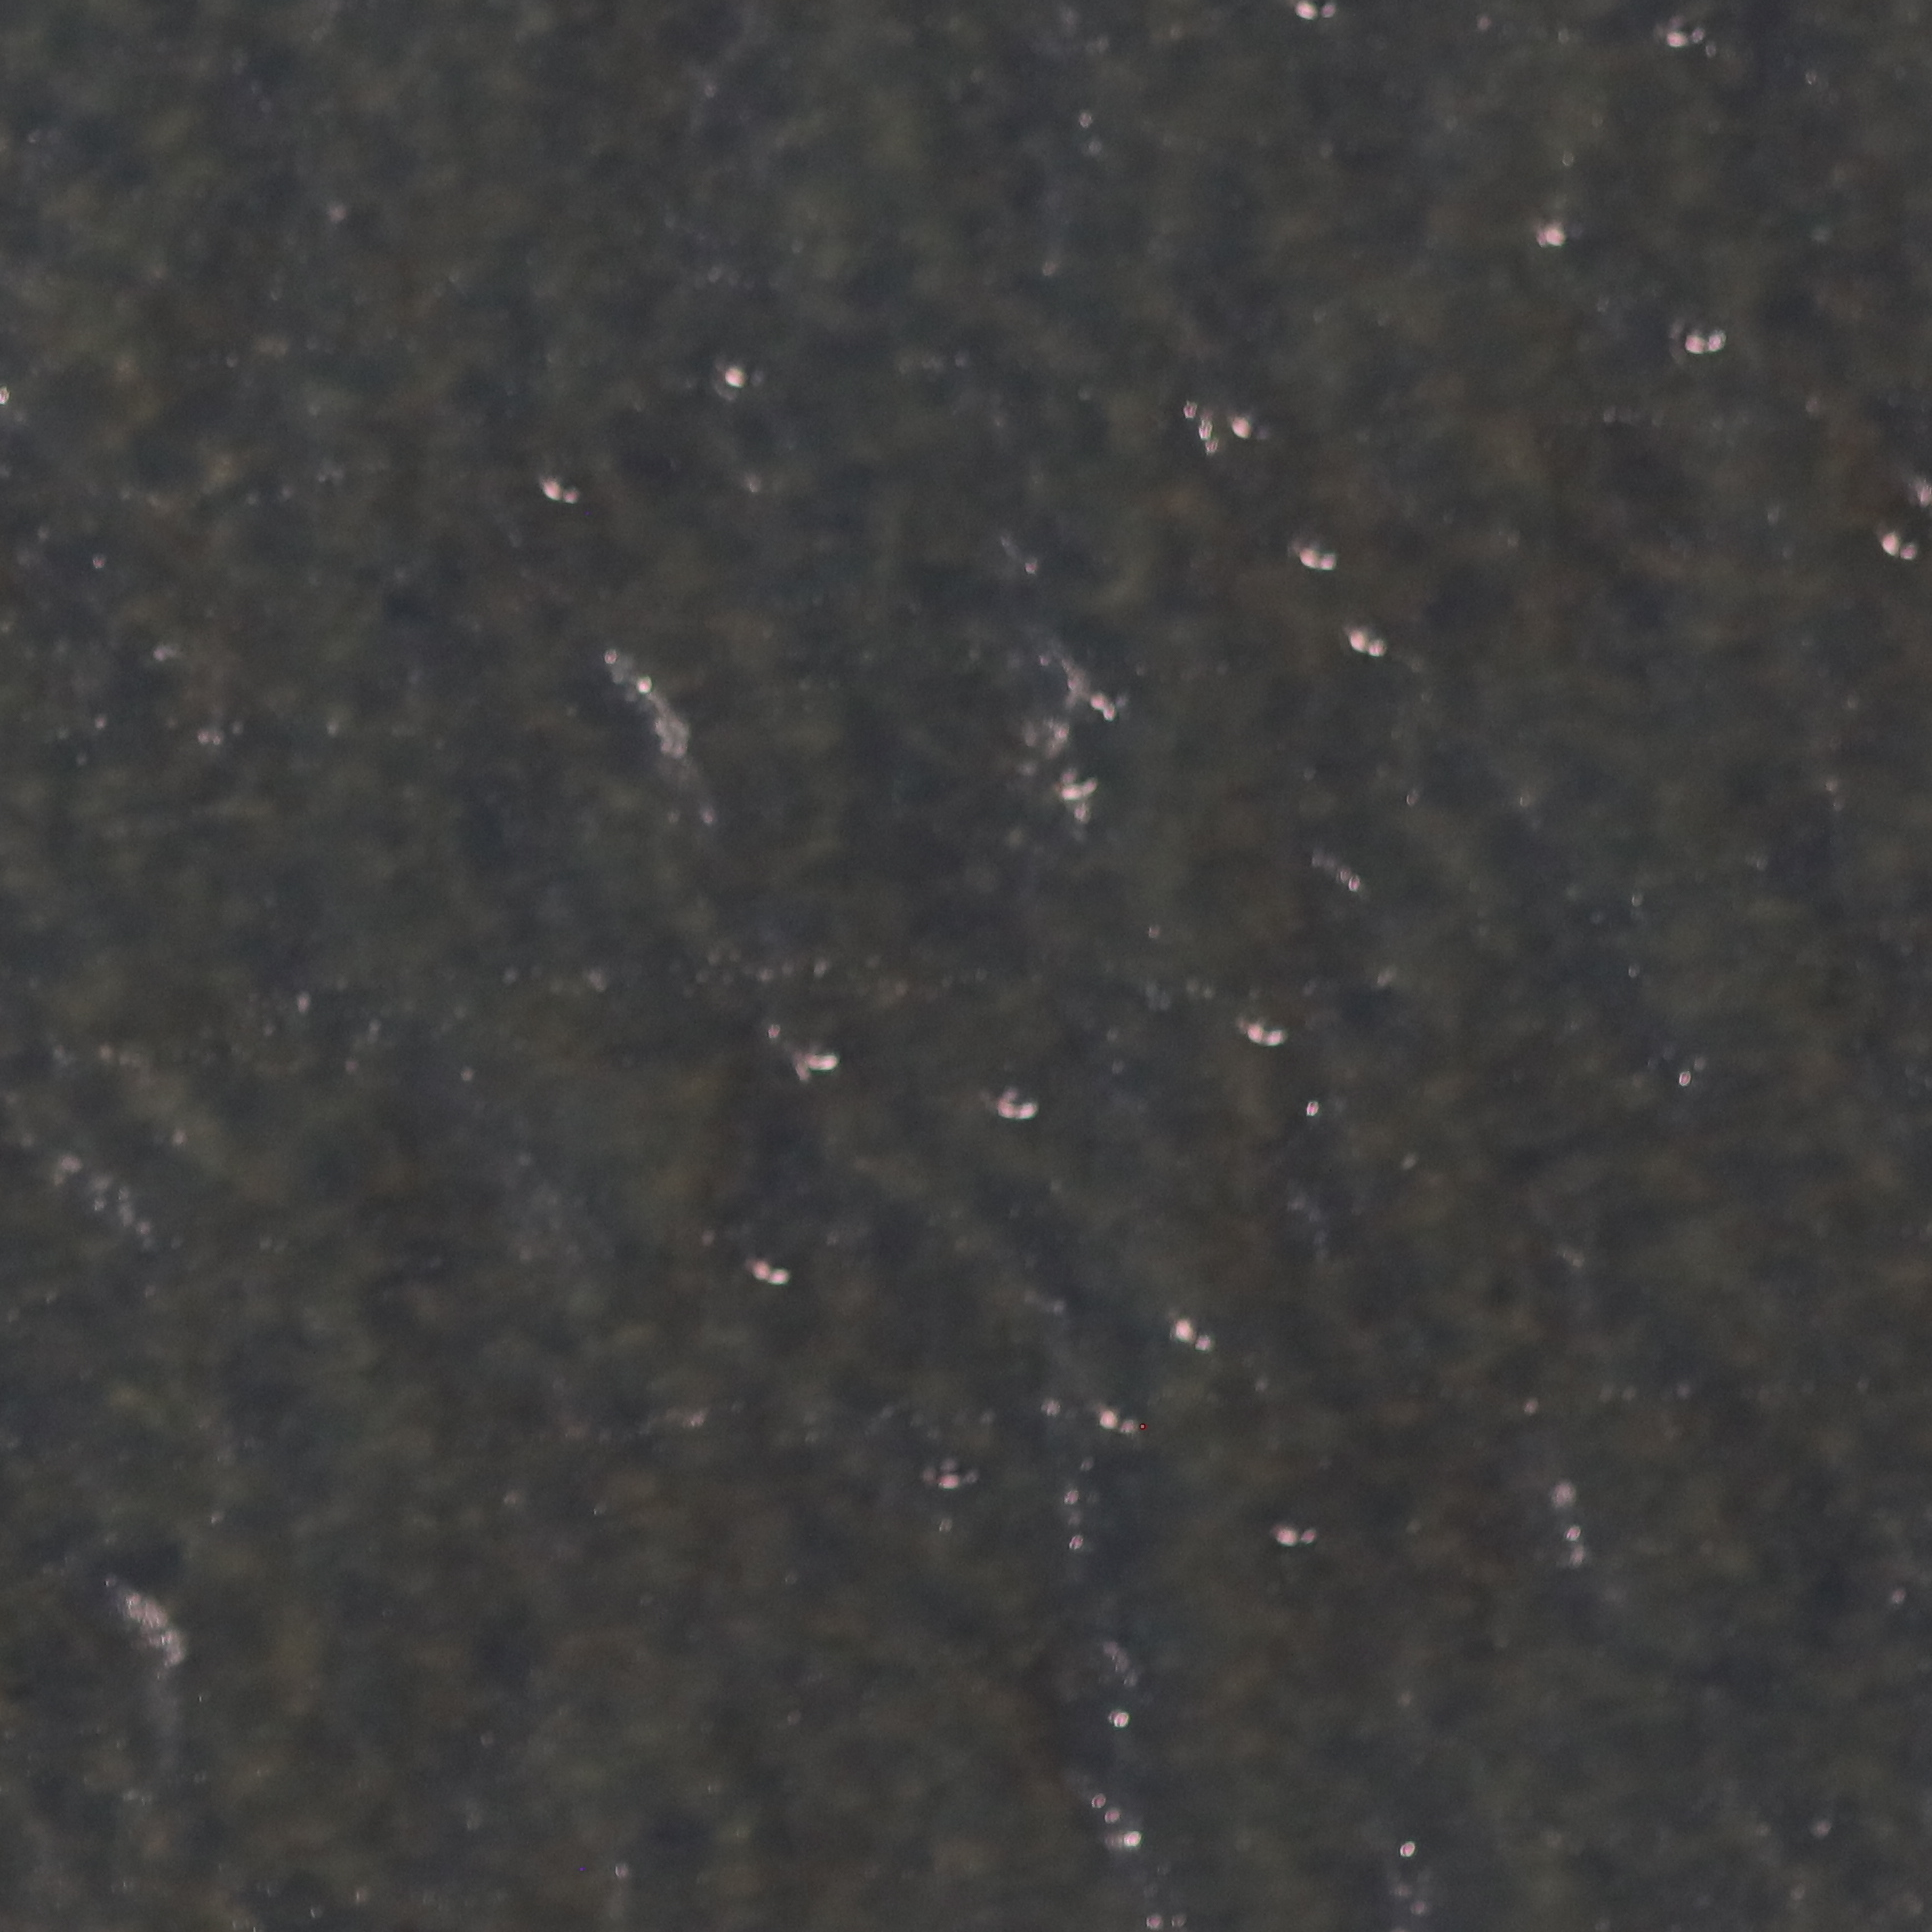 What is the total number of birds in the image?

19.